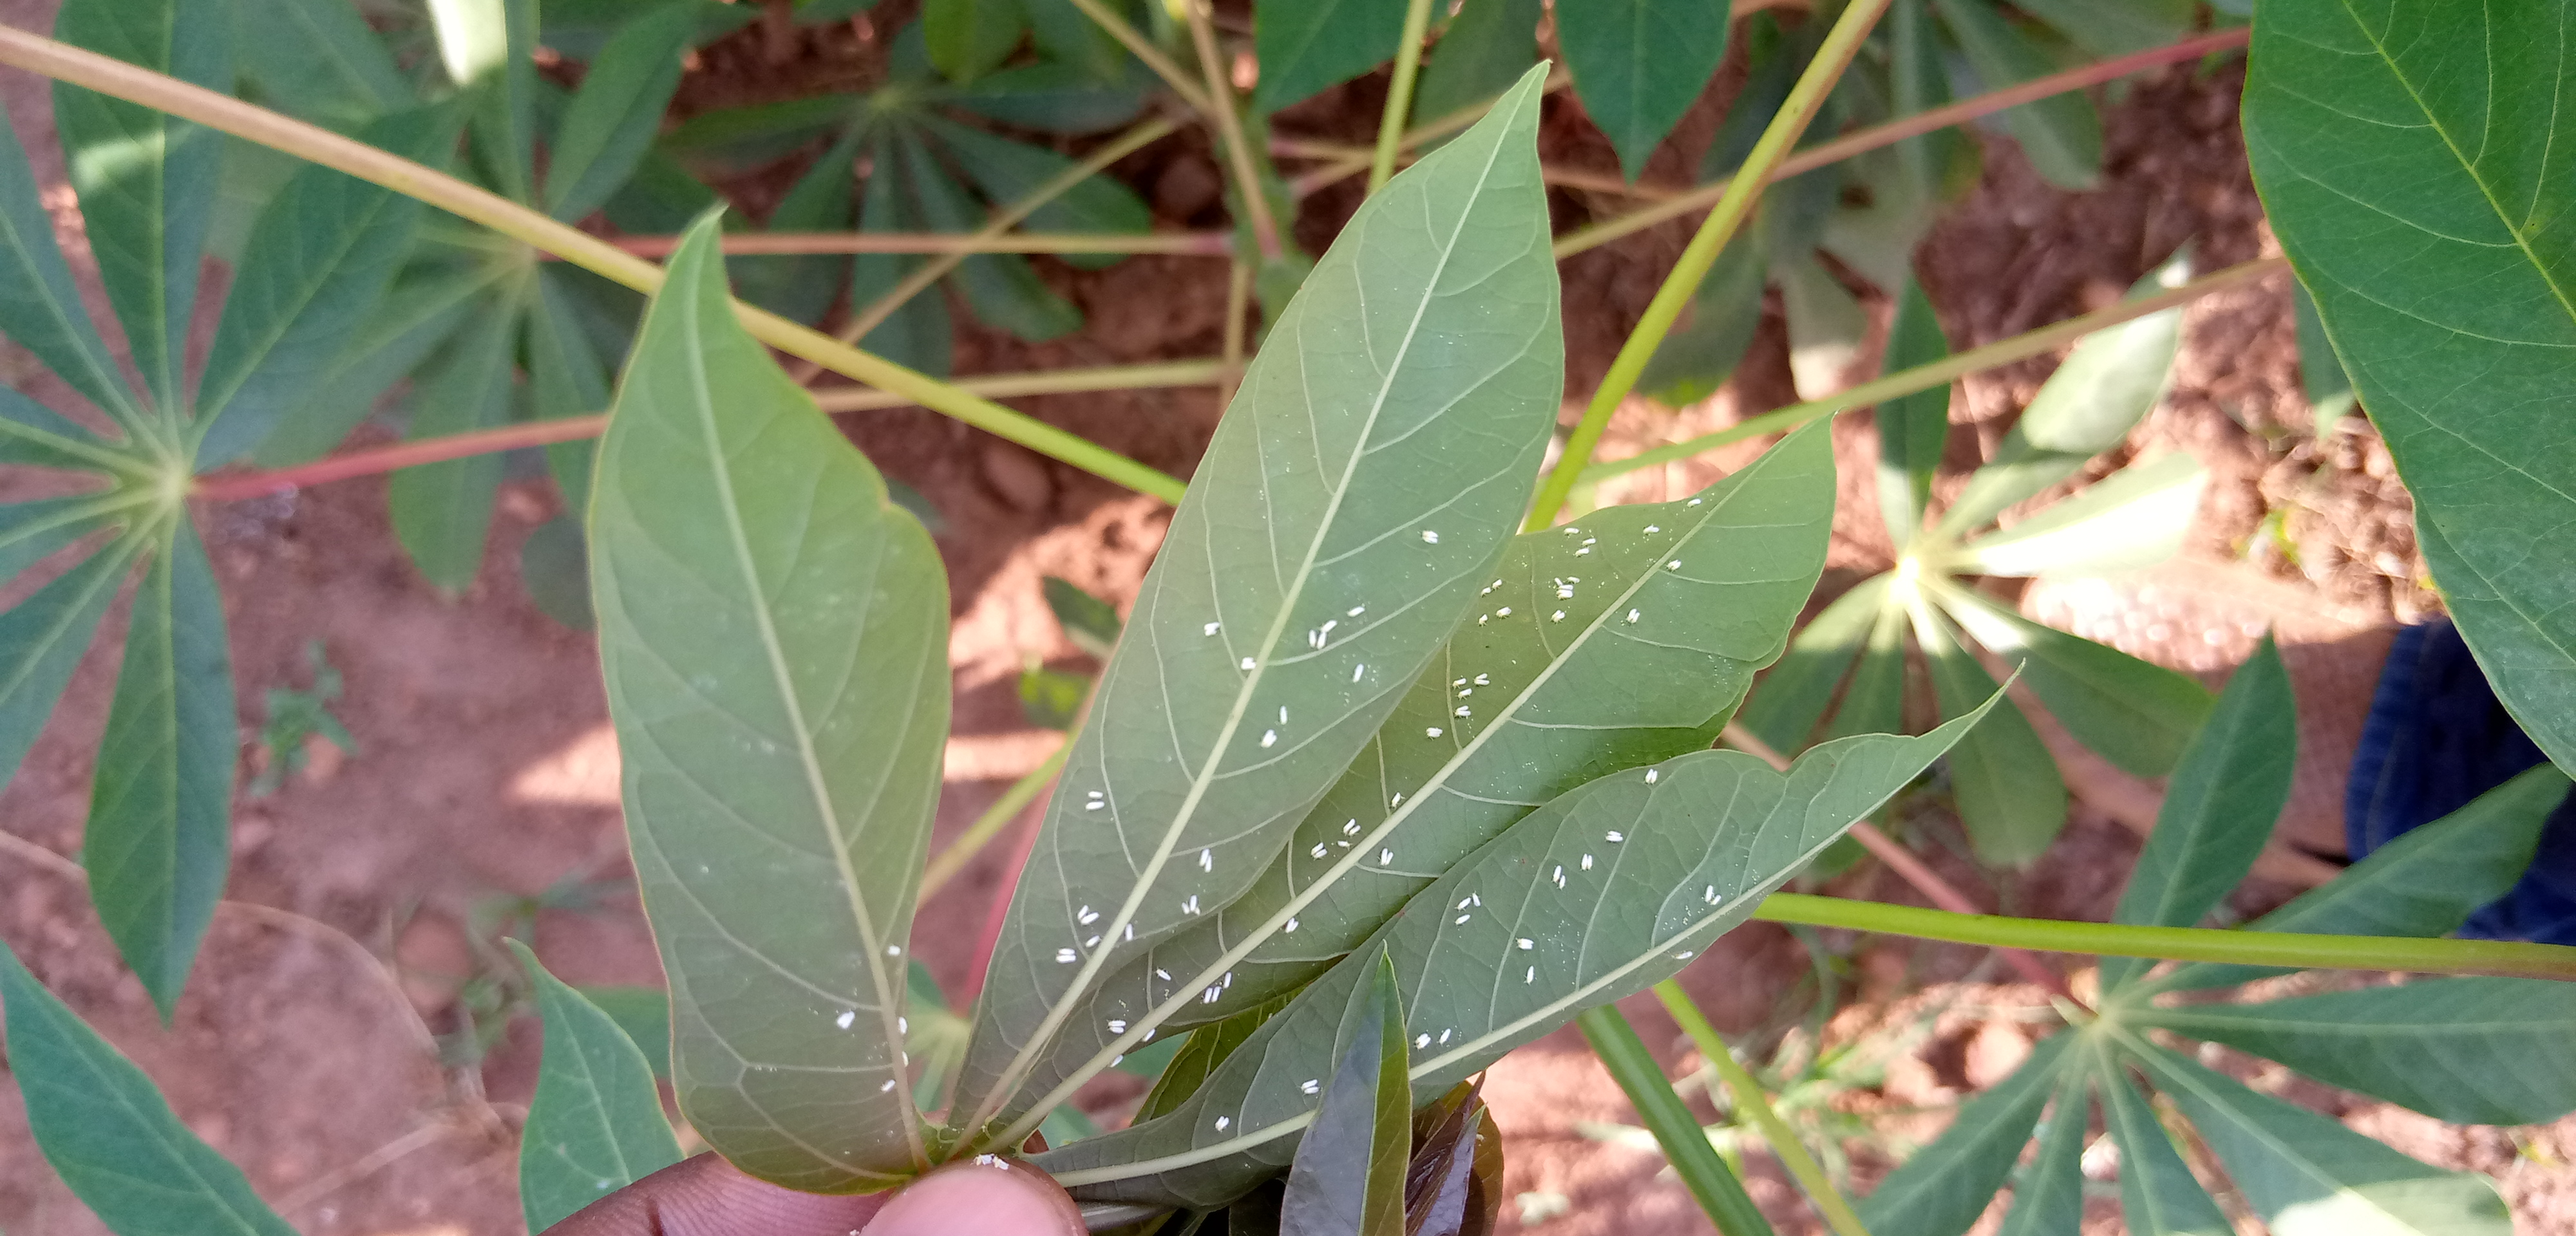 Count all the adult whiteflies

102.